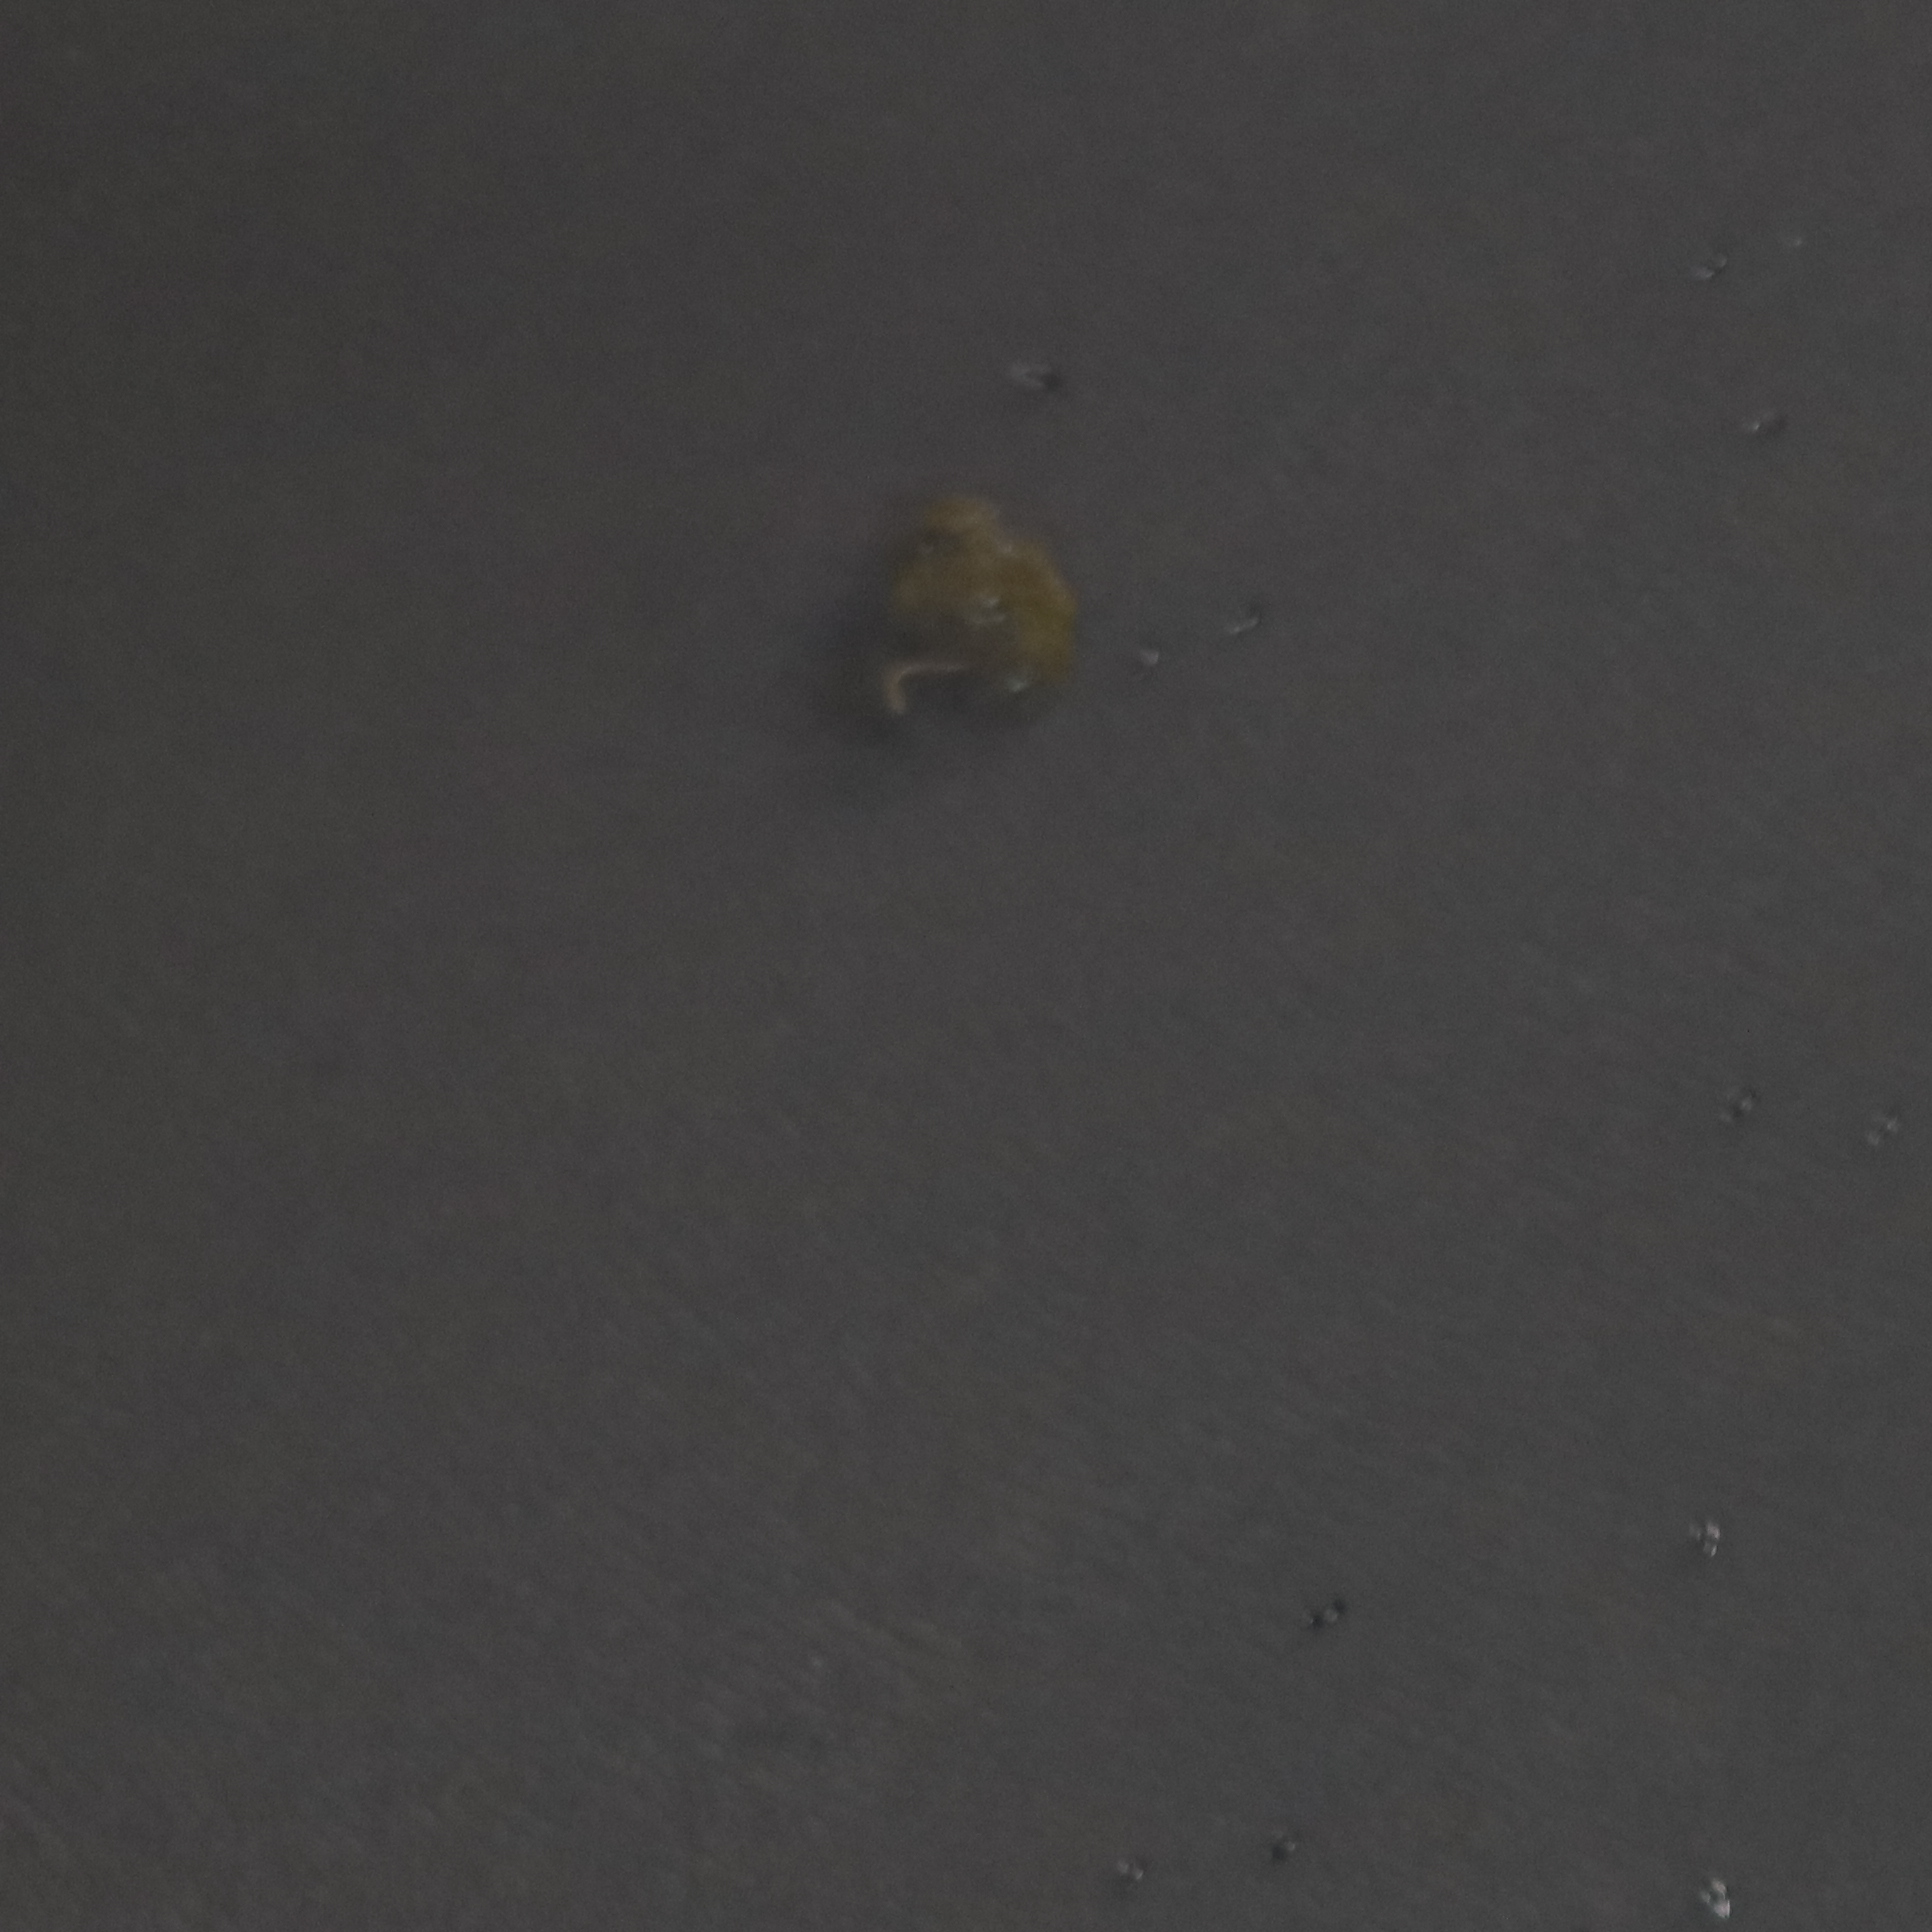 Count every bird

15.